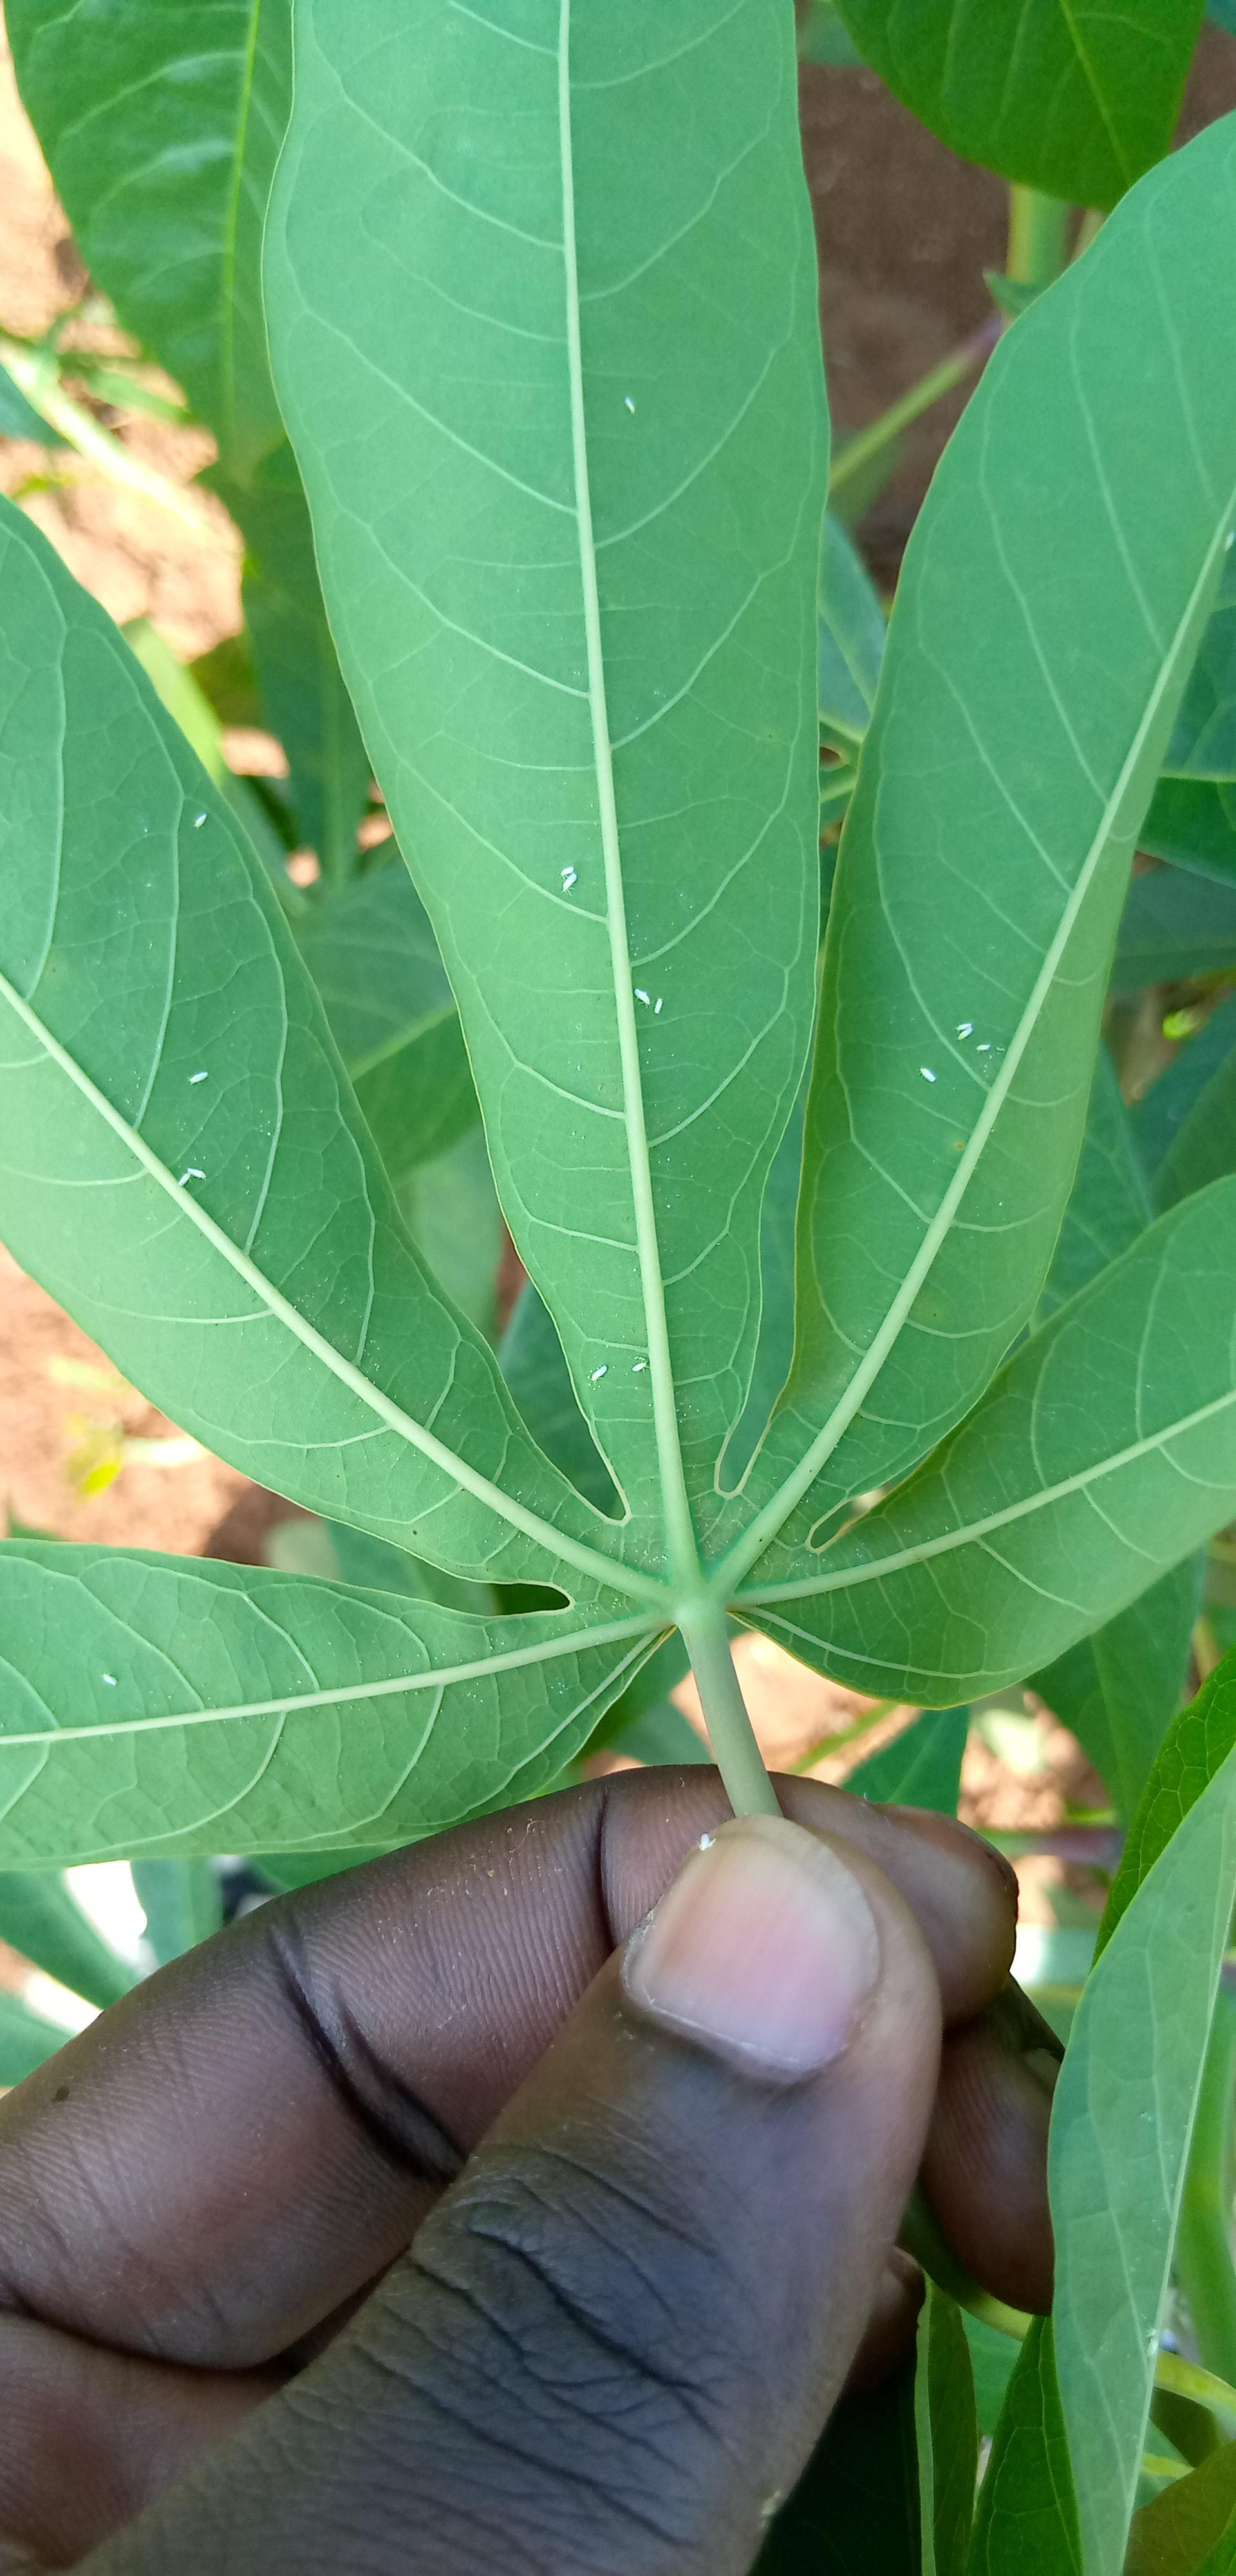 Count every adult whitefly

17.